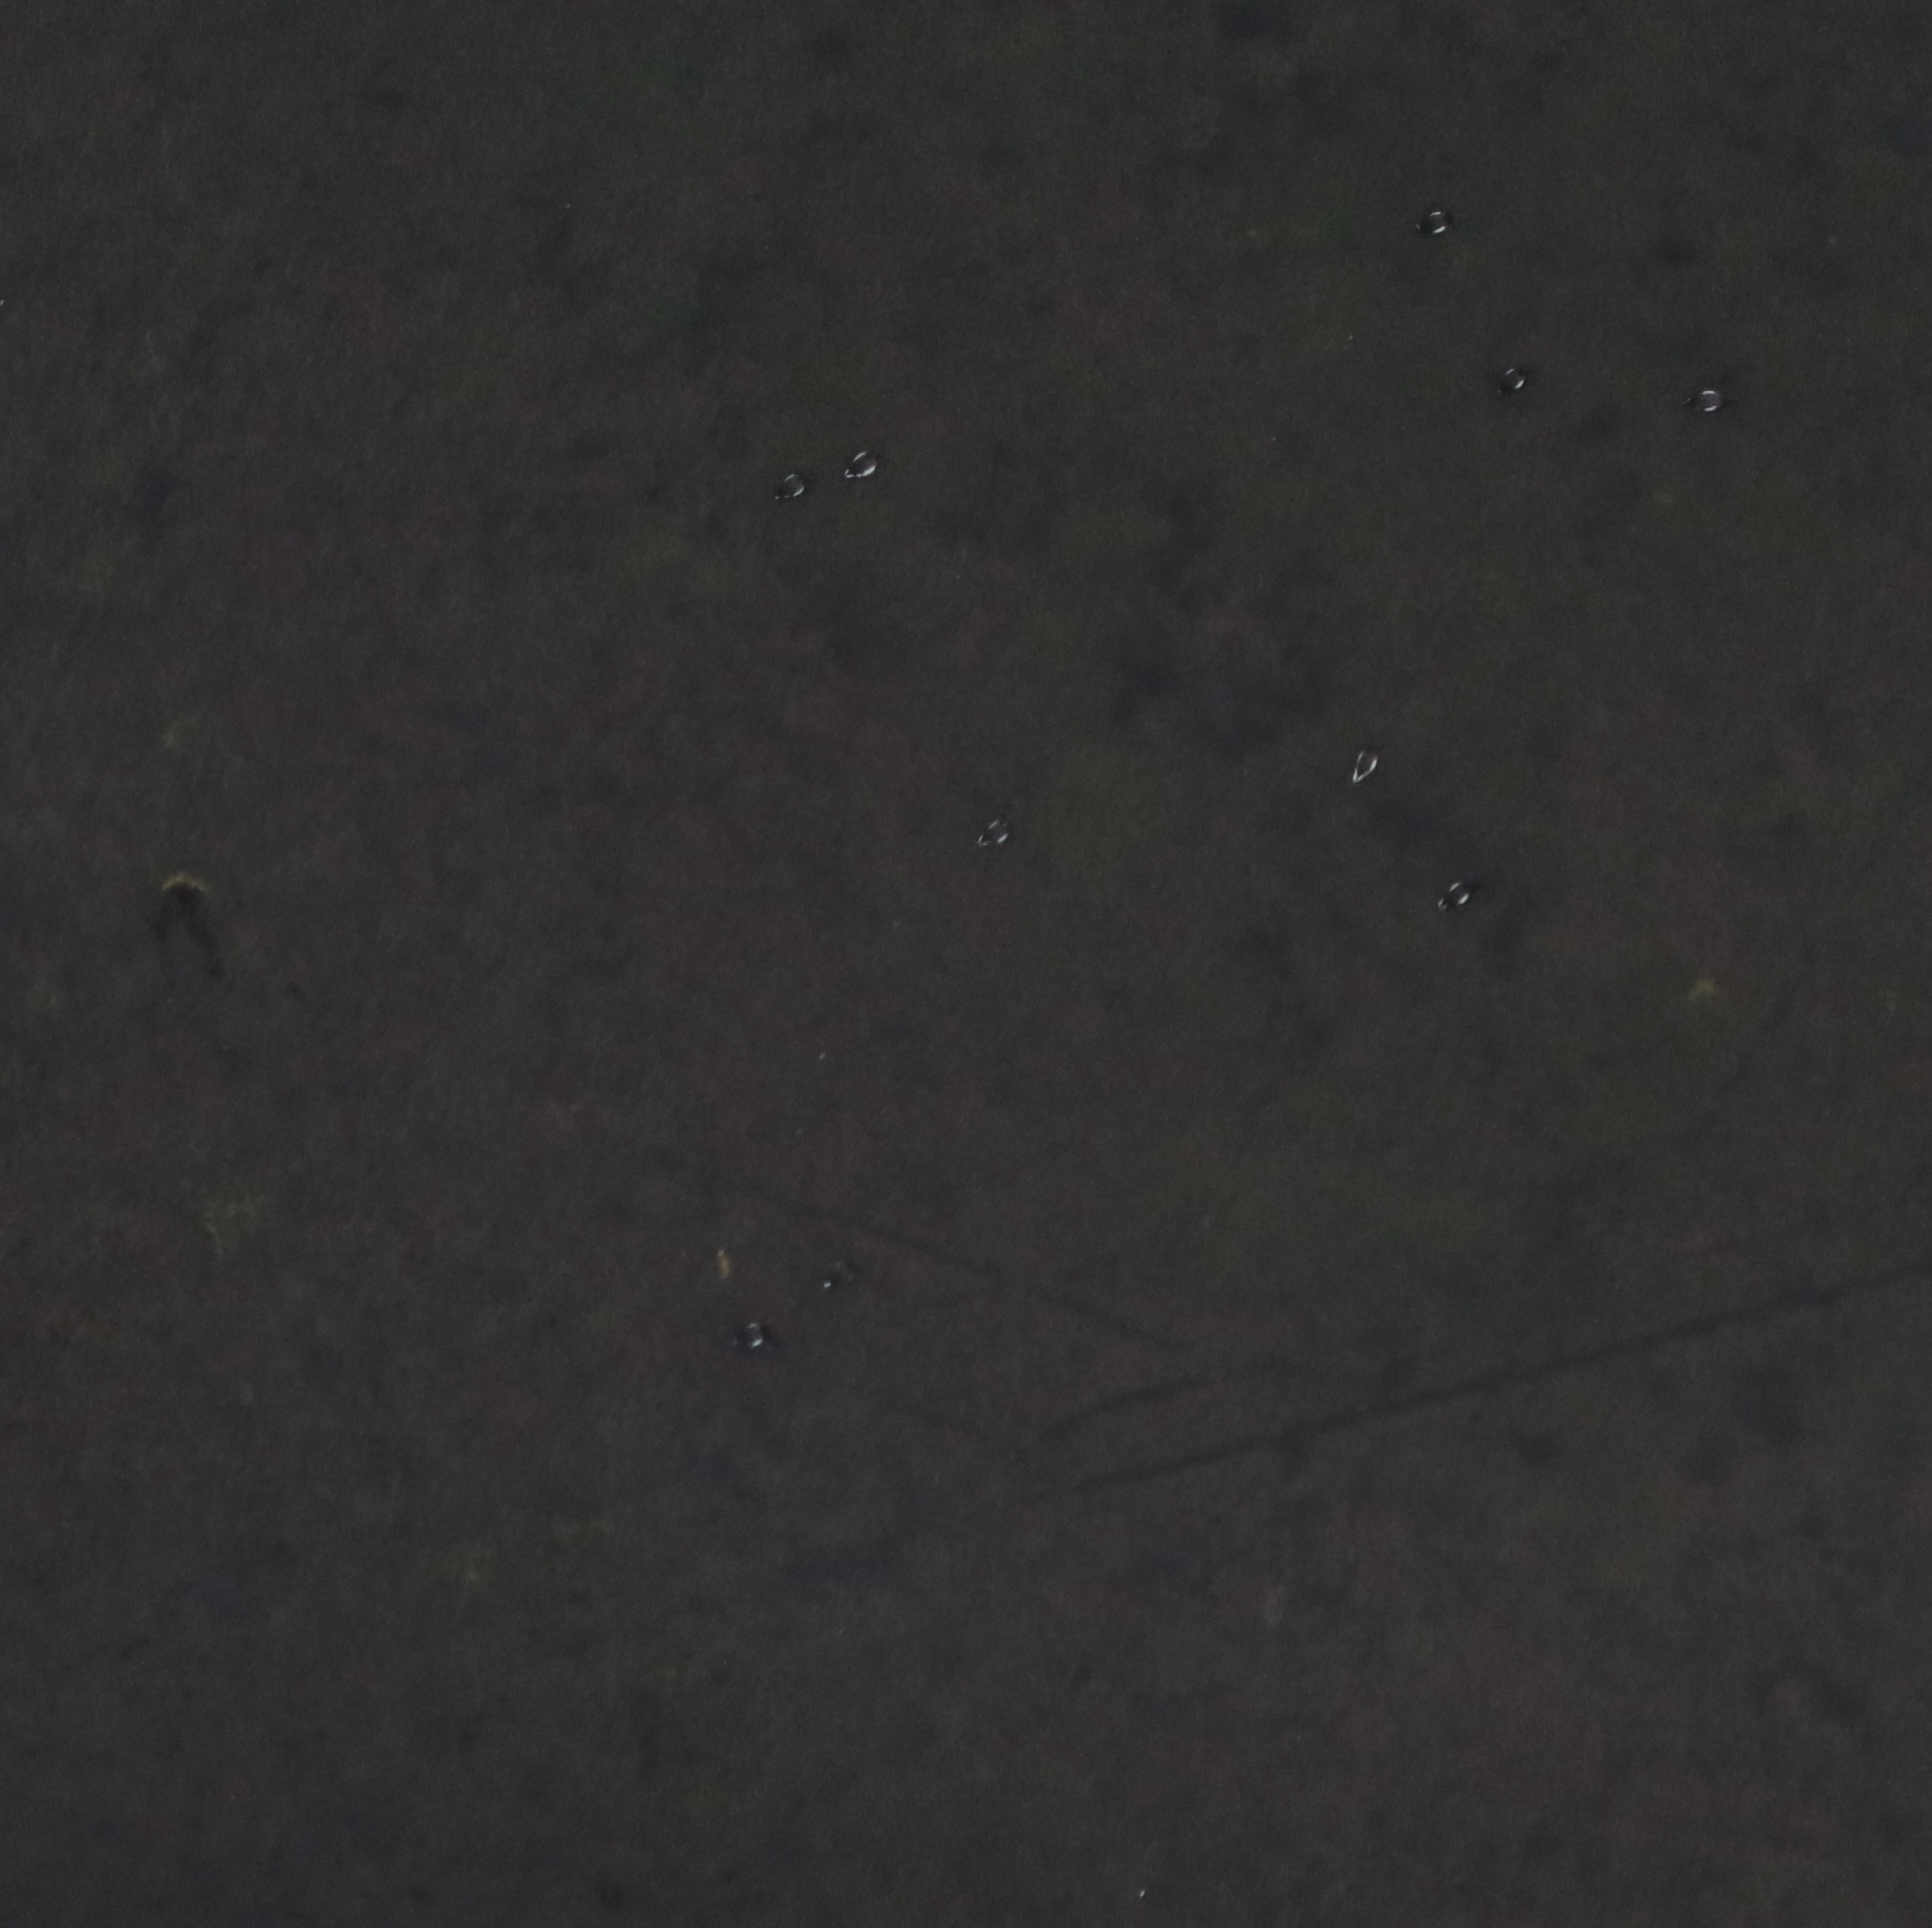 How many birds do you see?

10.